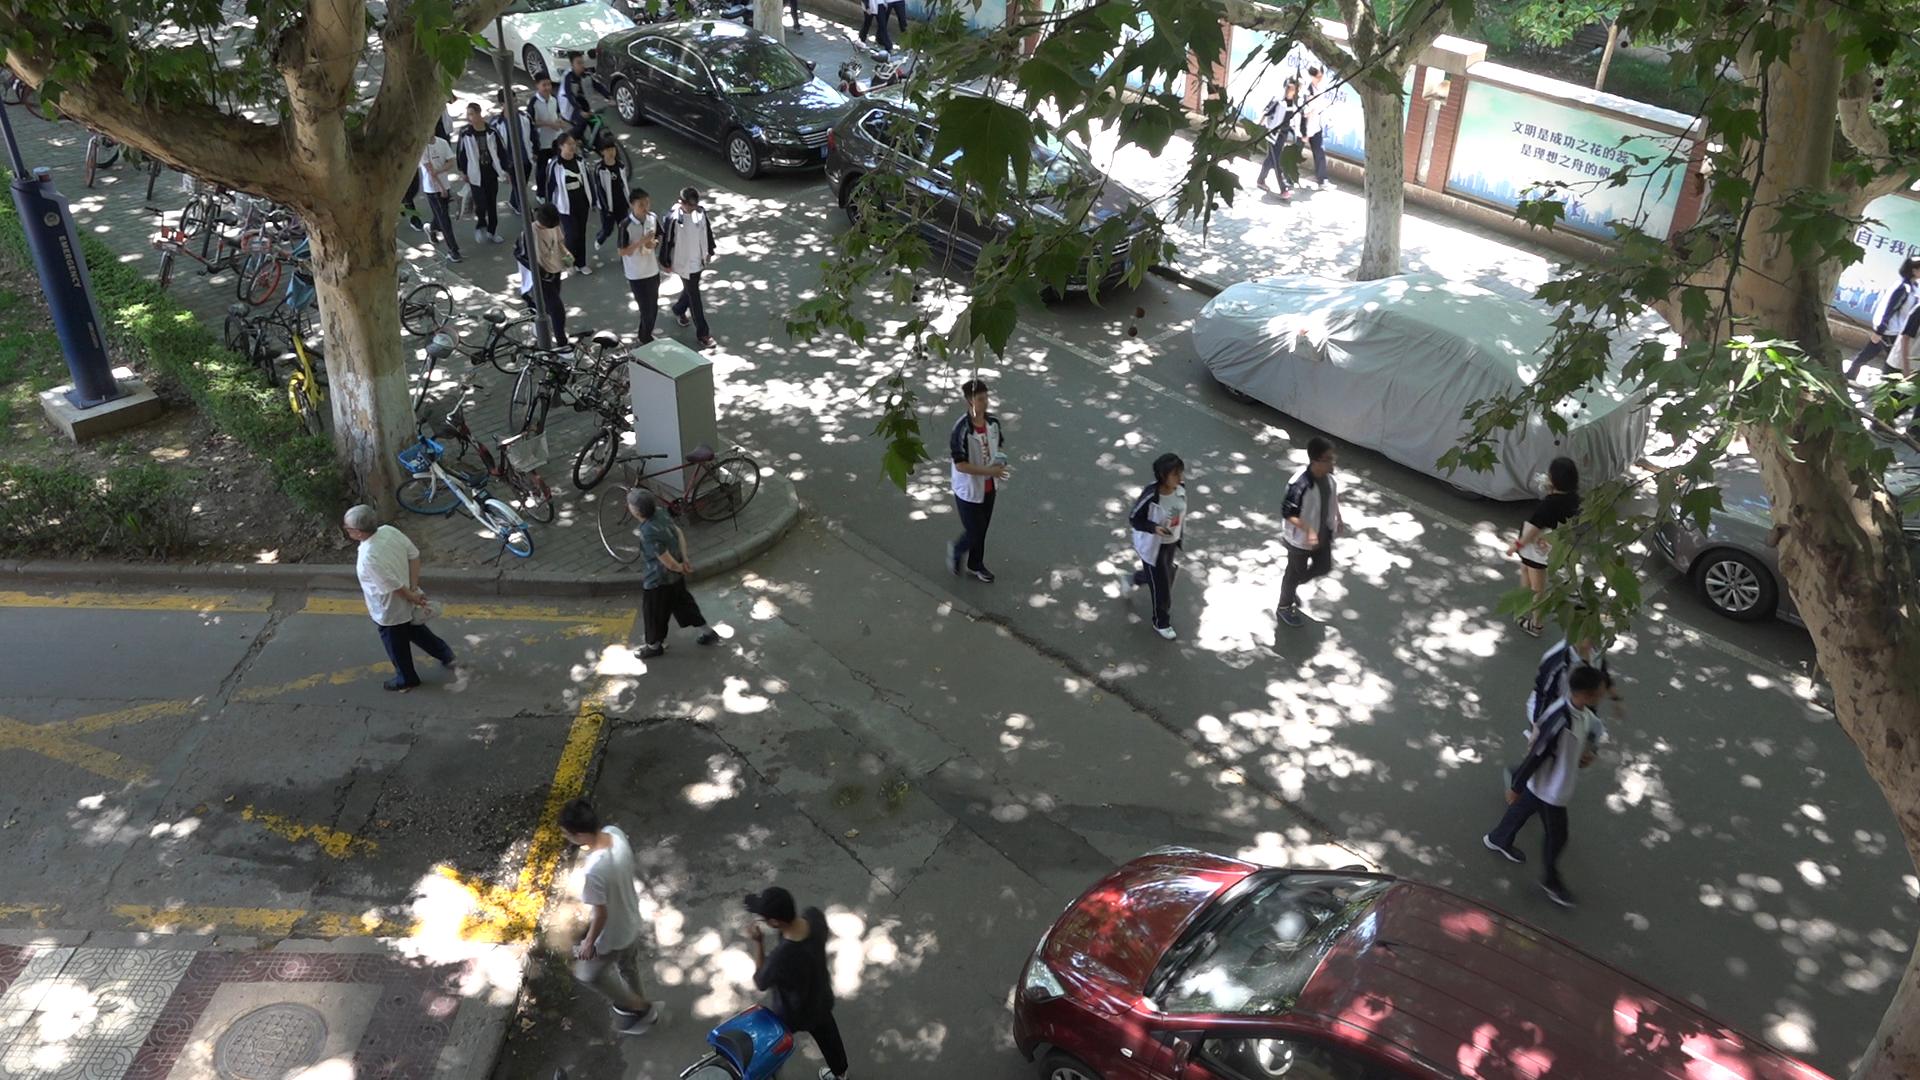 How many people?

23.